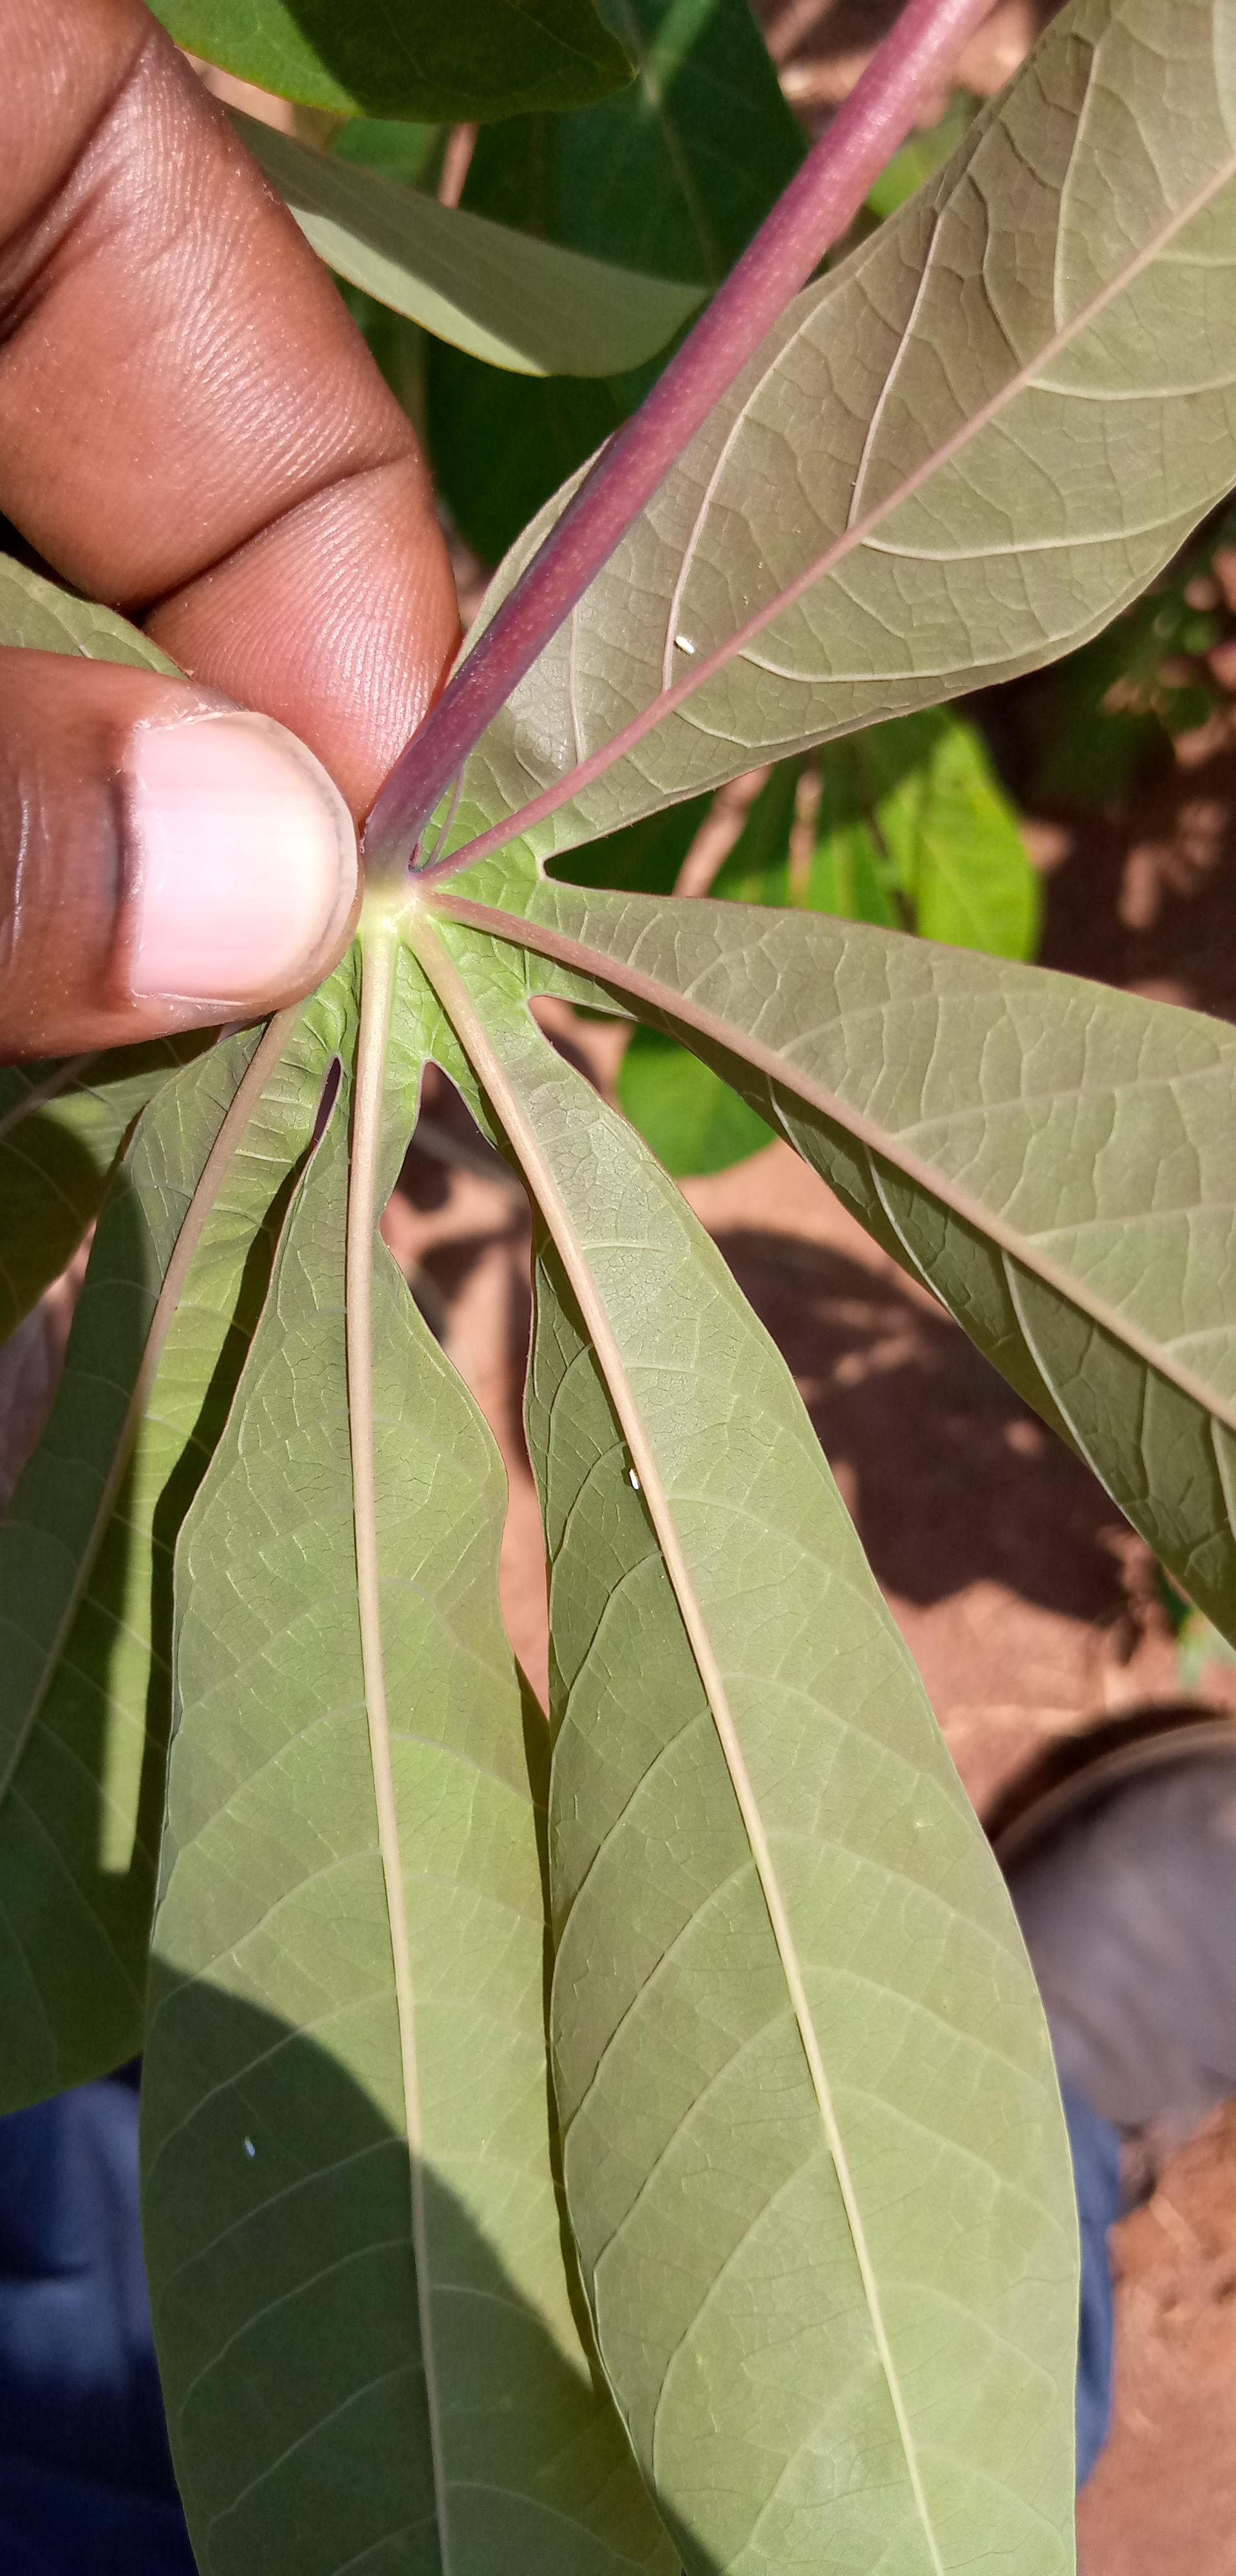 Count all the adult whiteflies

3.